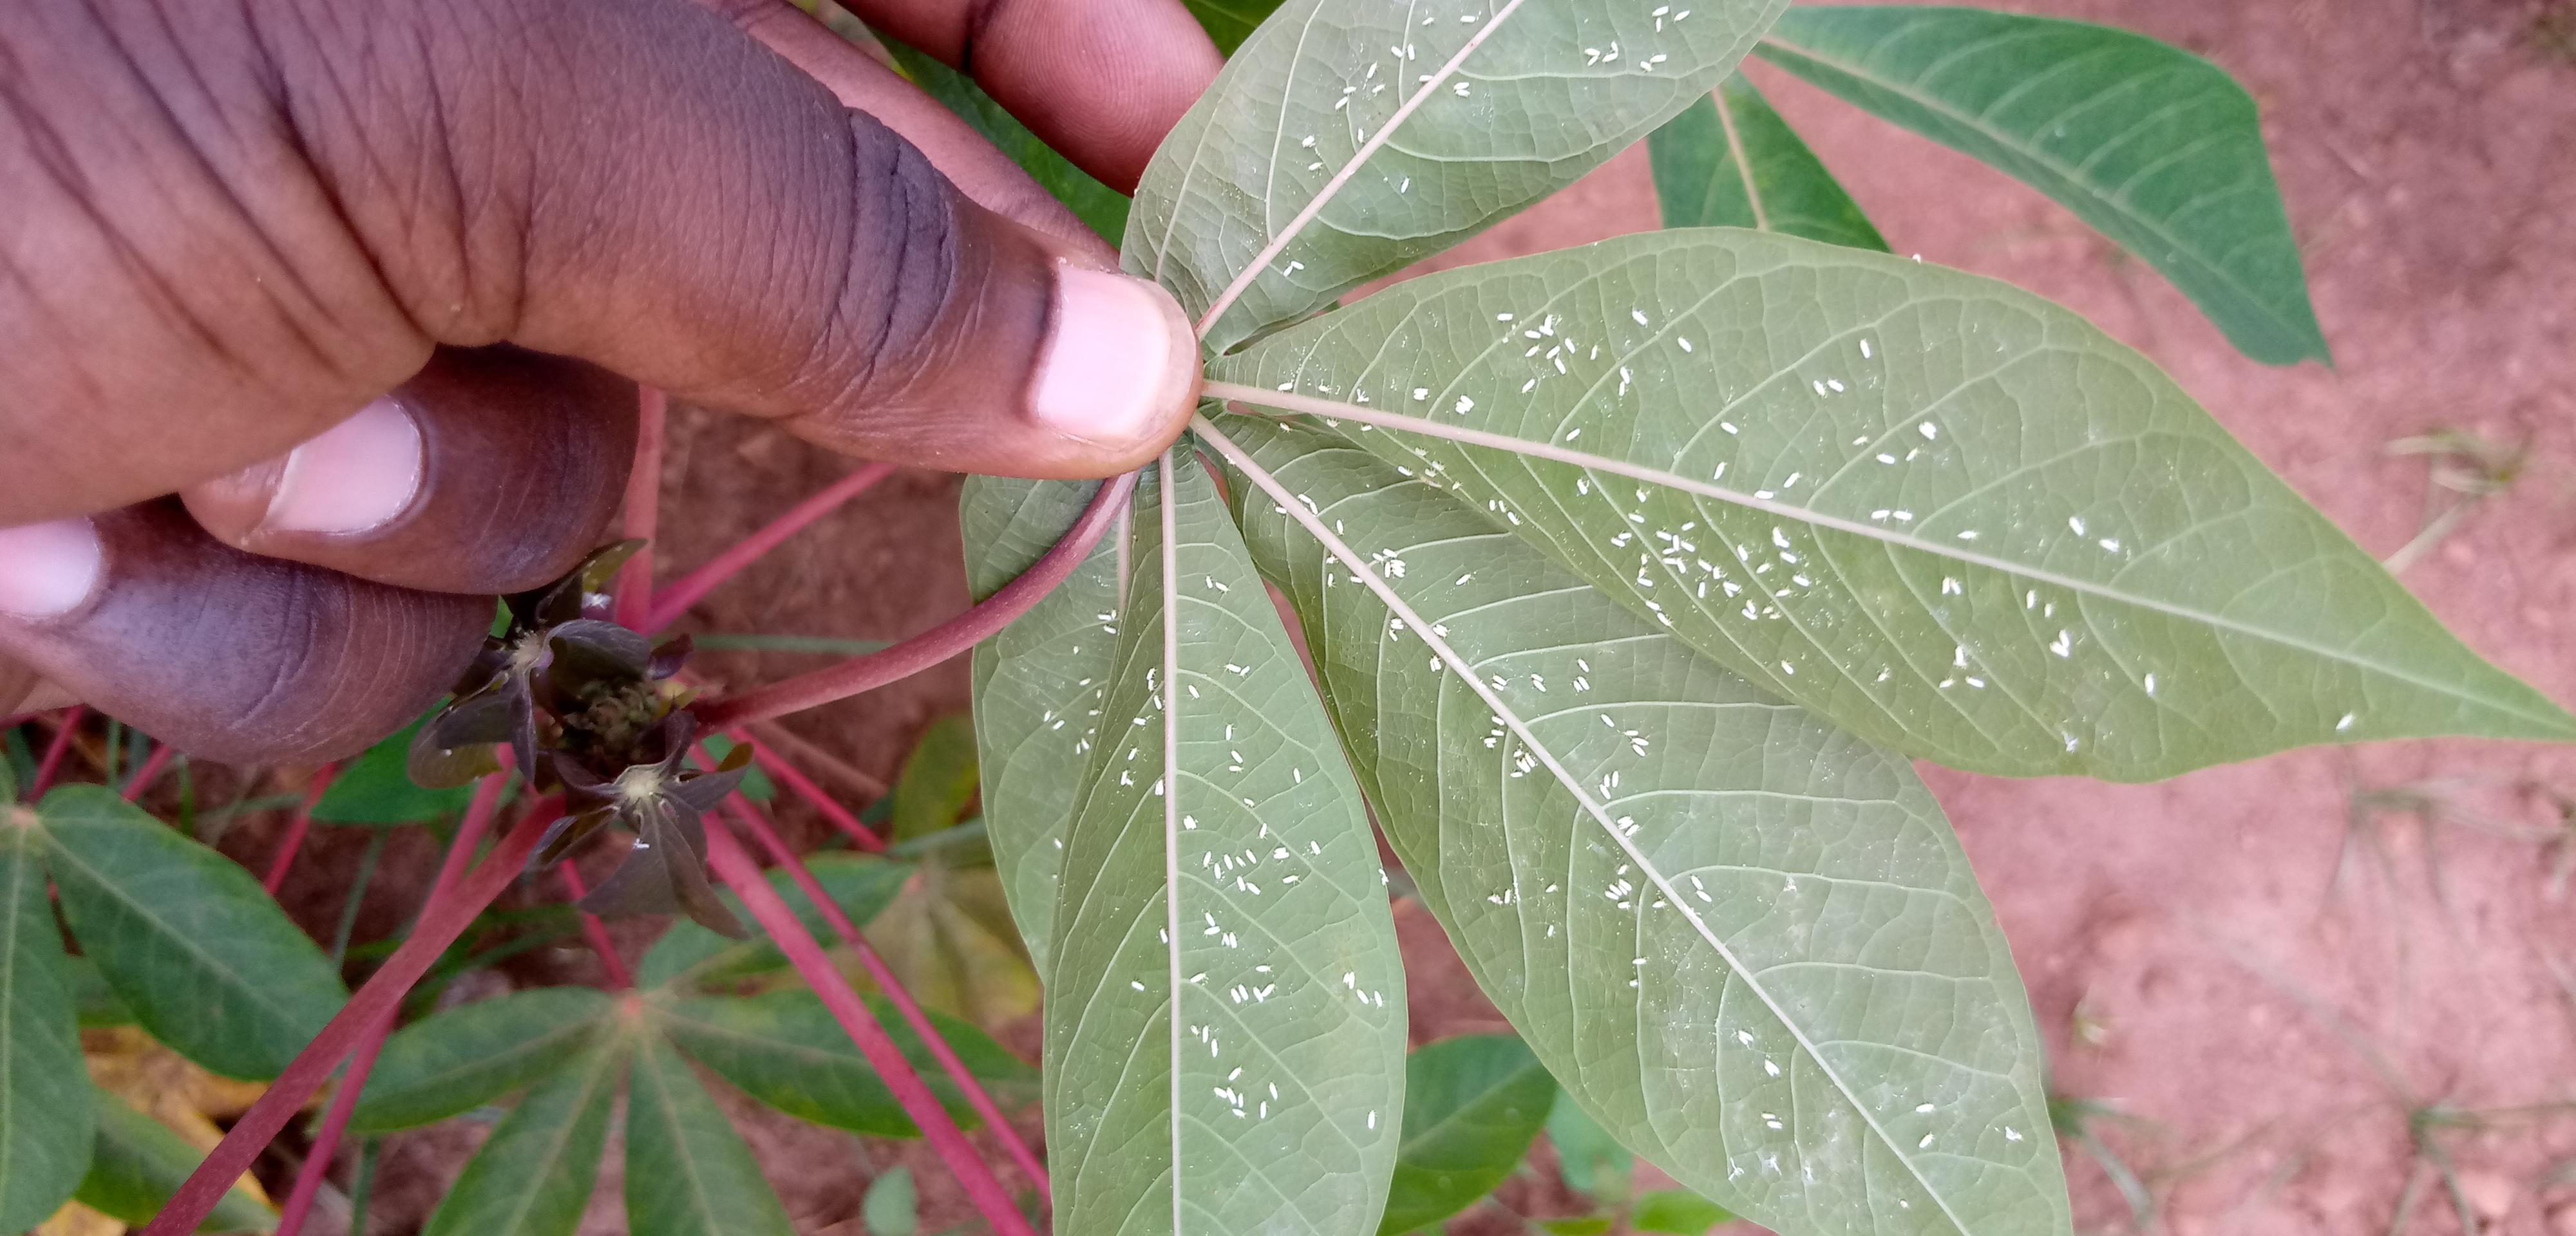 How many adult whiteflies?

272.